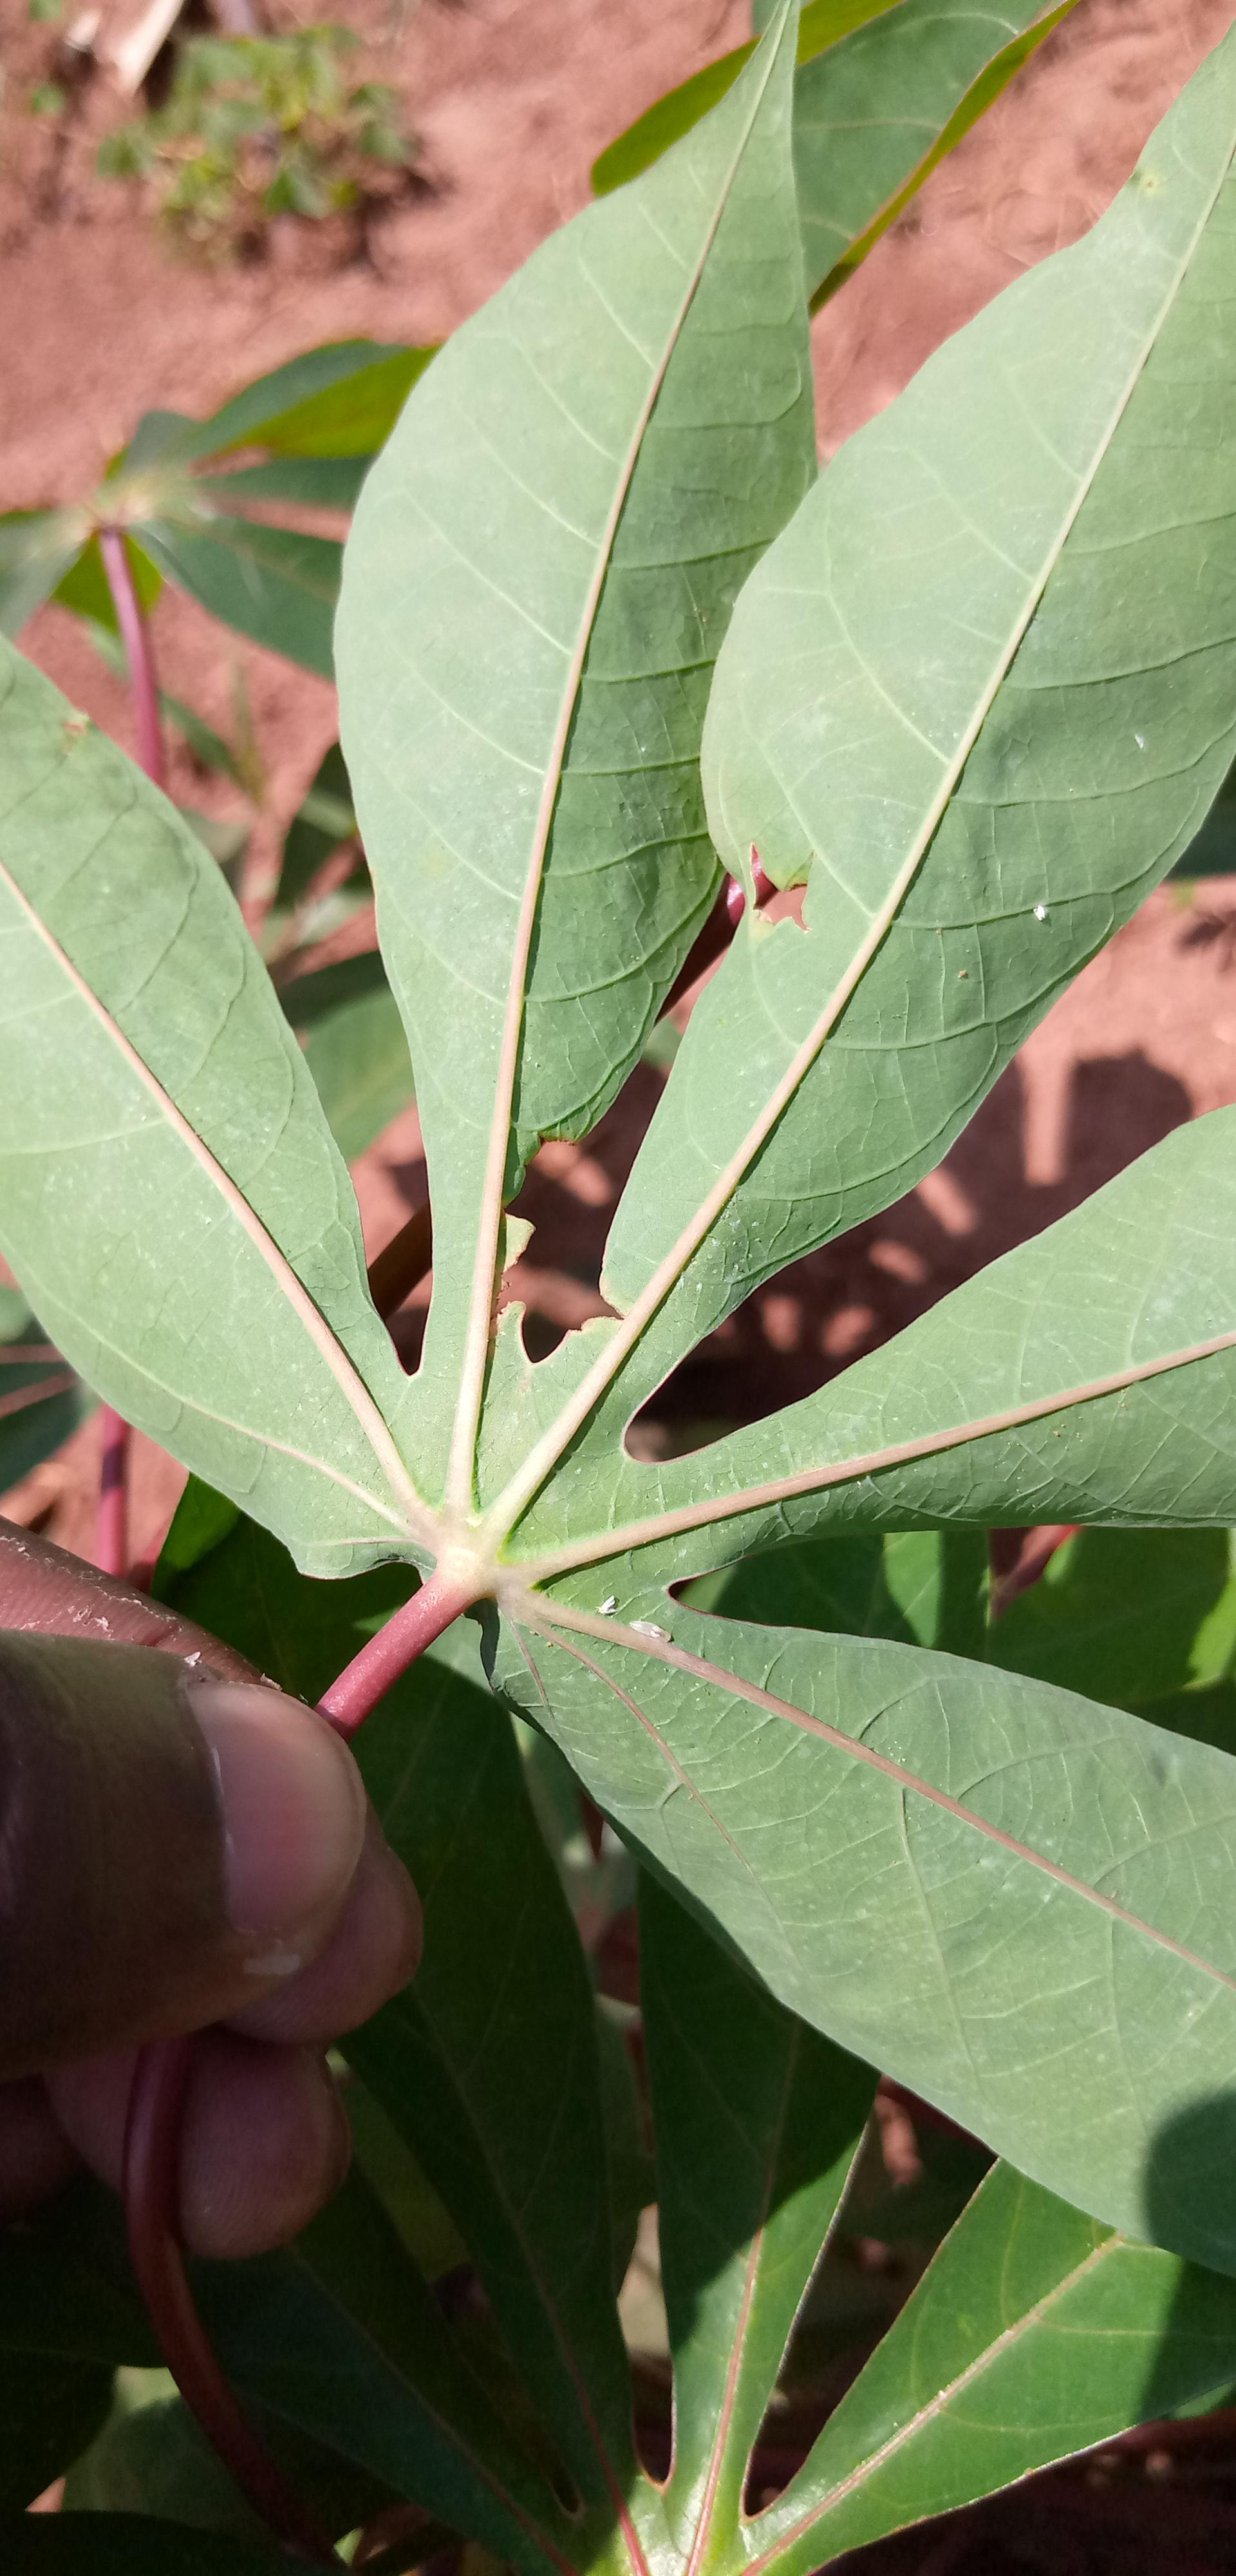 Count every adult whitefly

3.